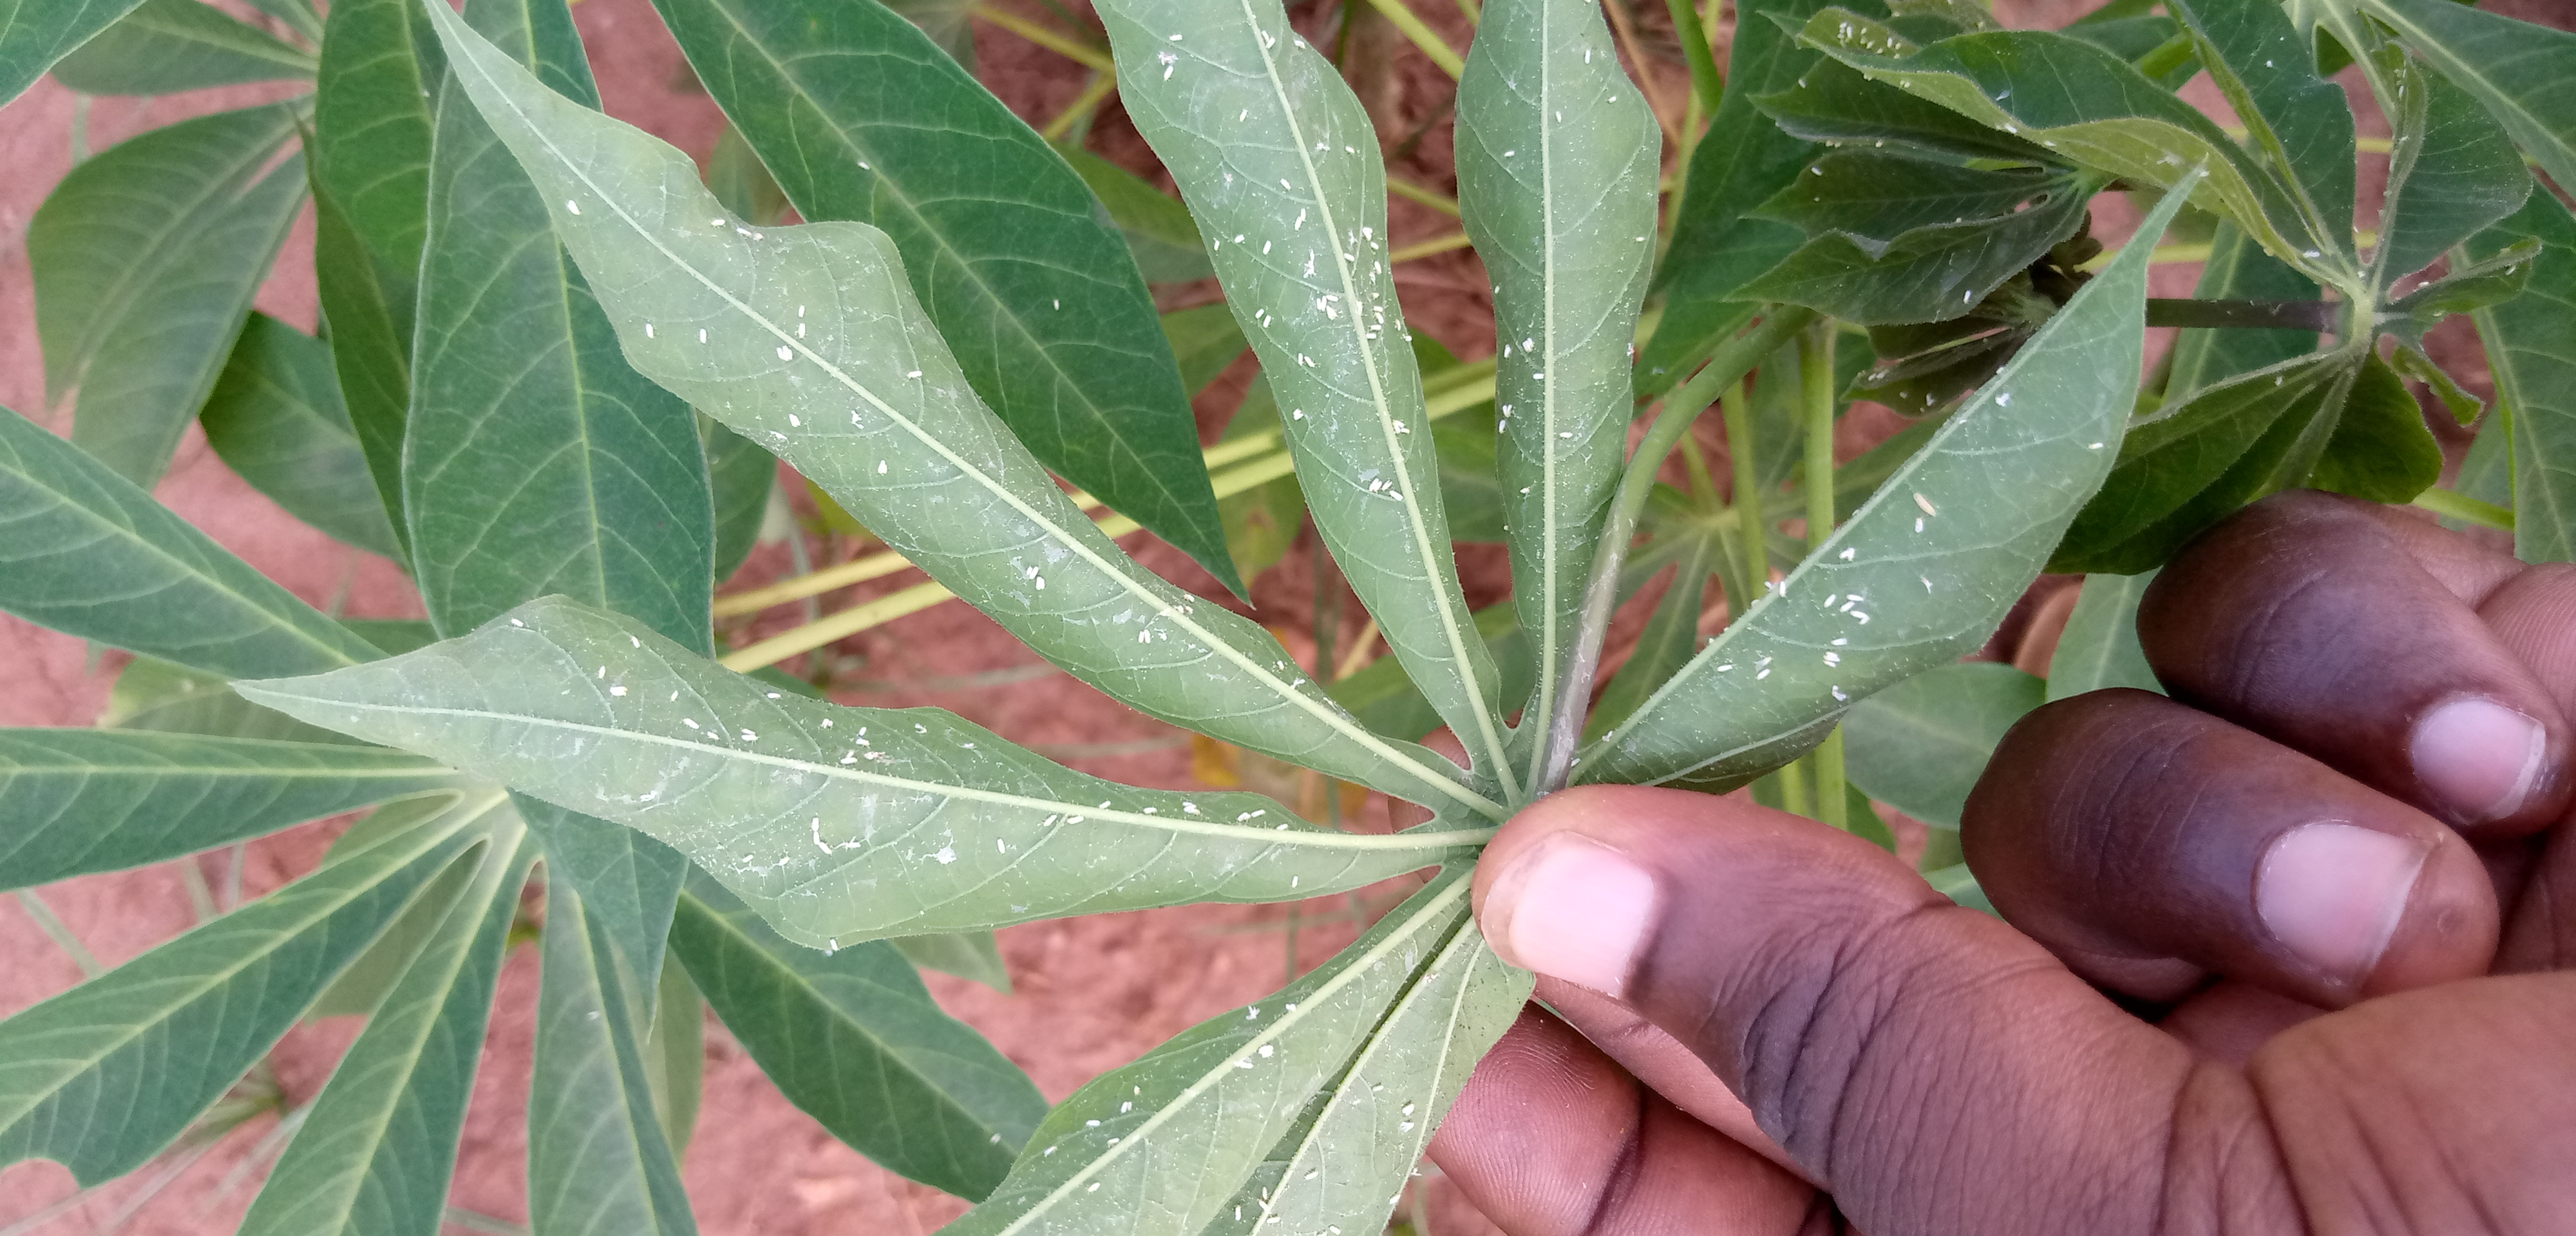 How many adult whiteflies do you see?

193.